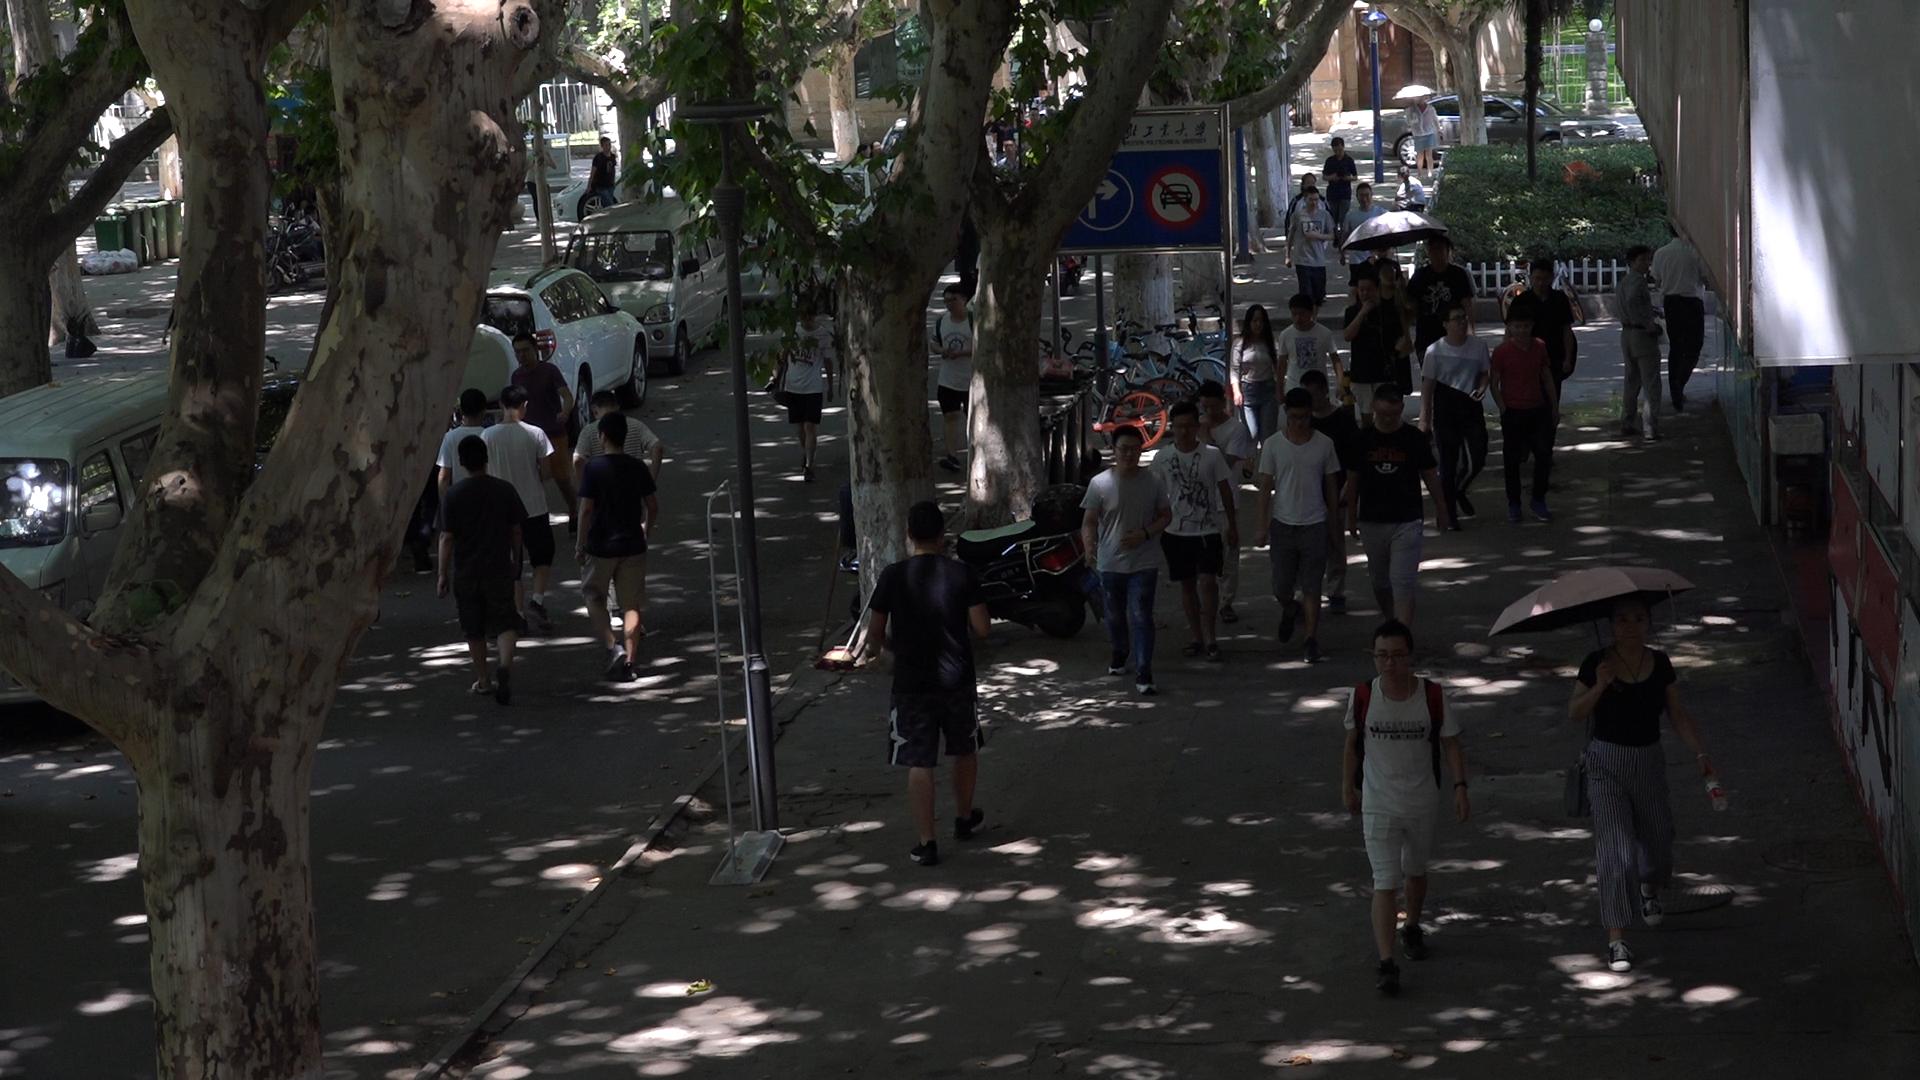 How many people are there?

46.